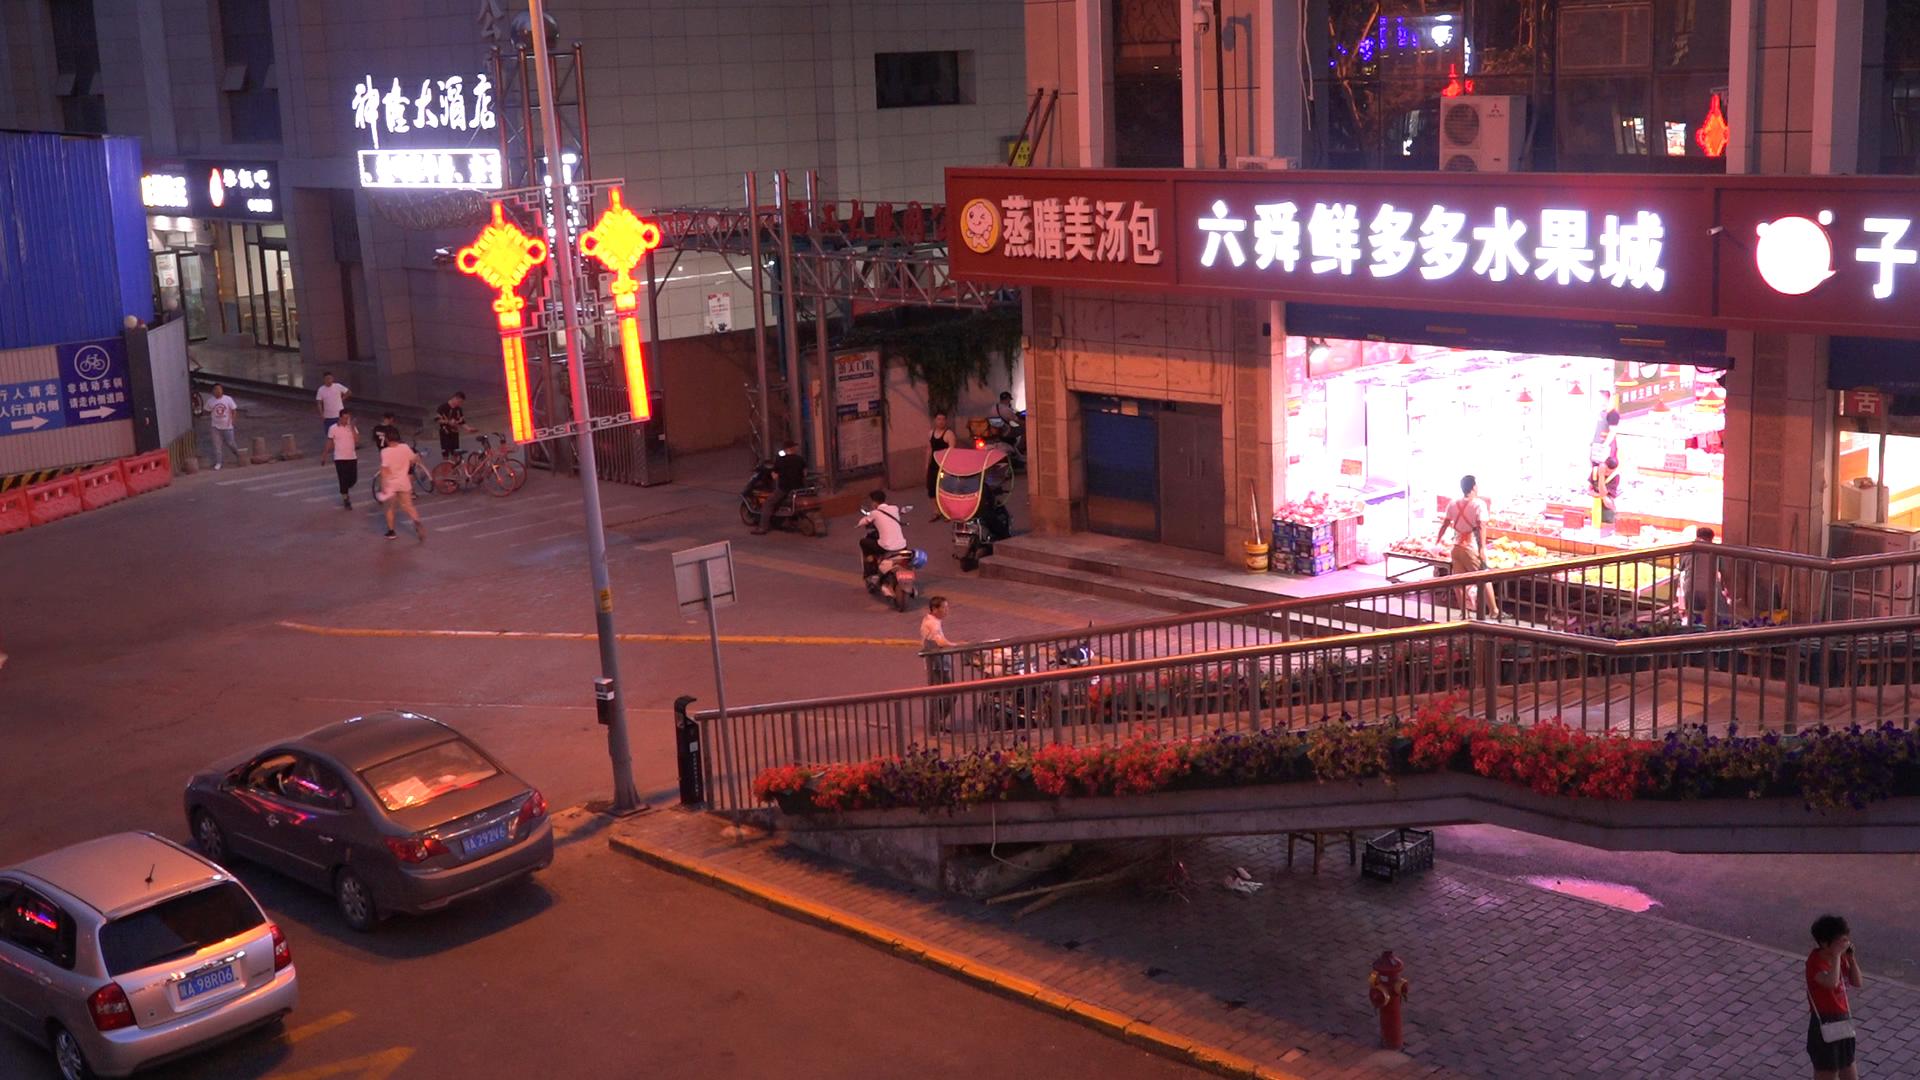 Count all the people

16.